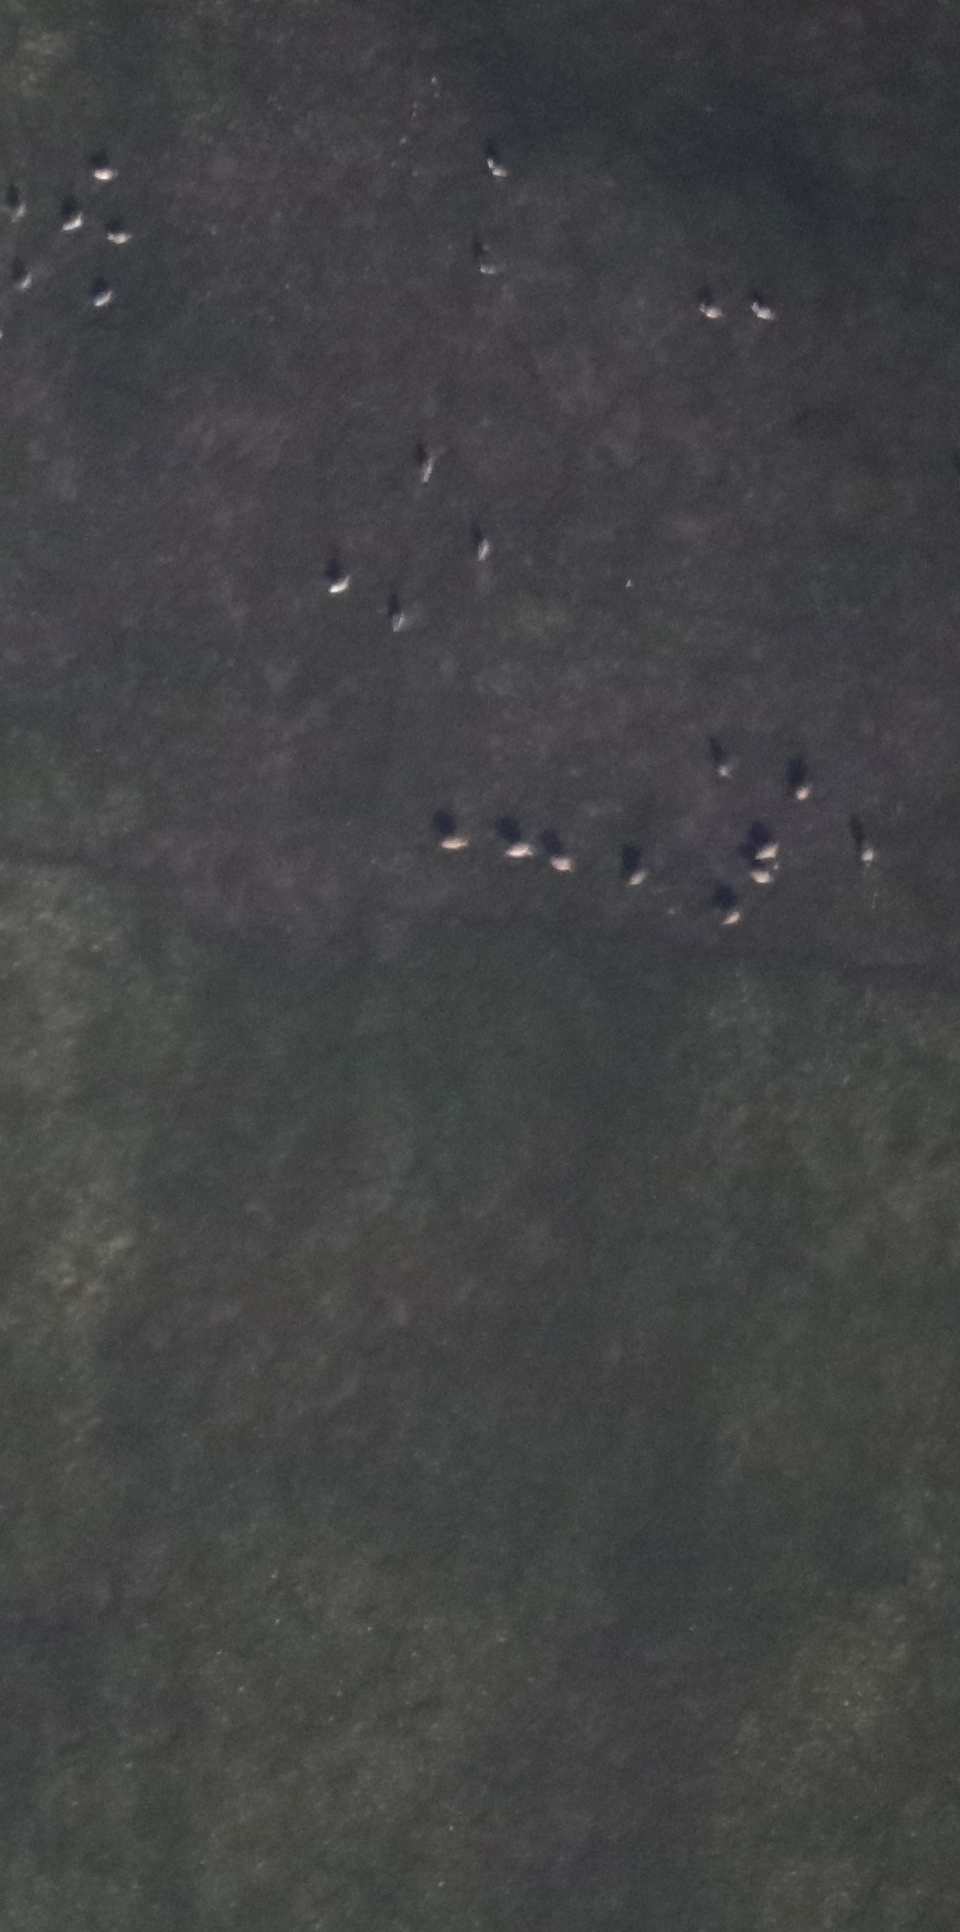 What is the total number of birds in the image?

24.